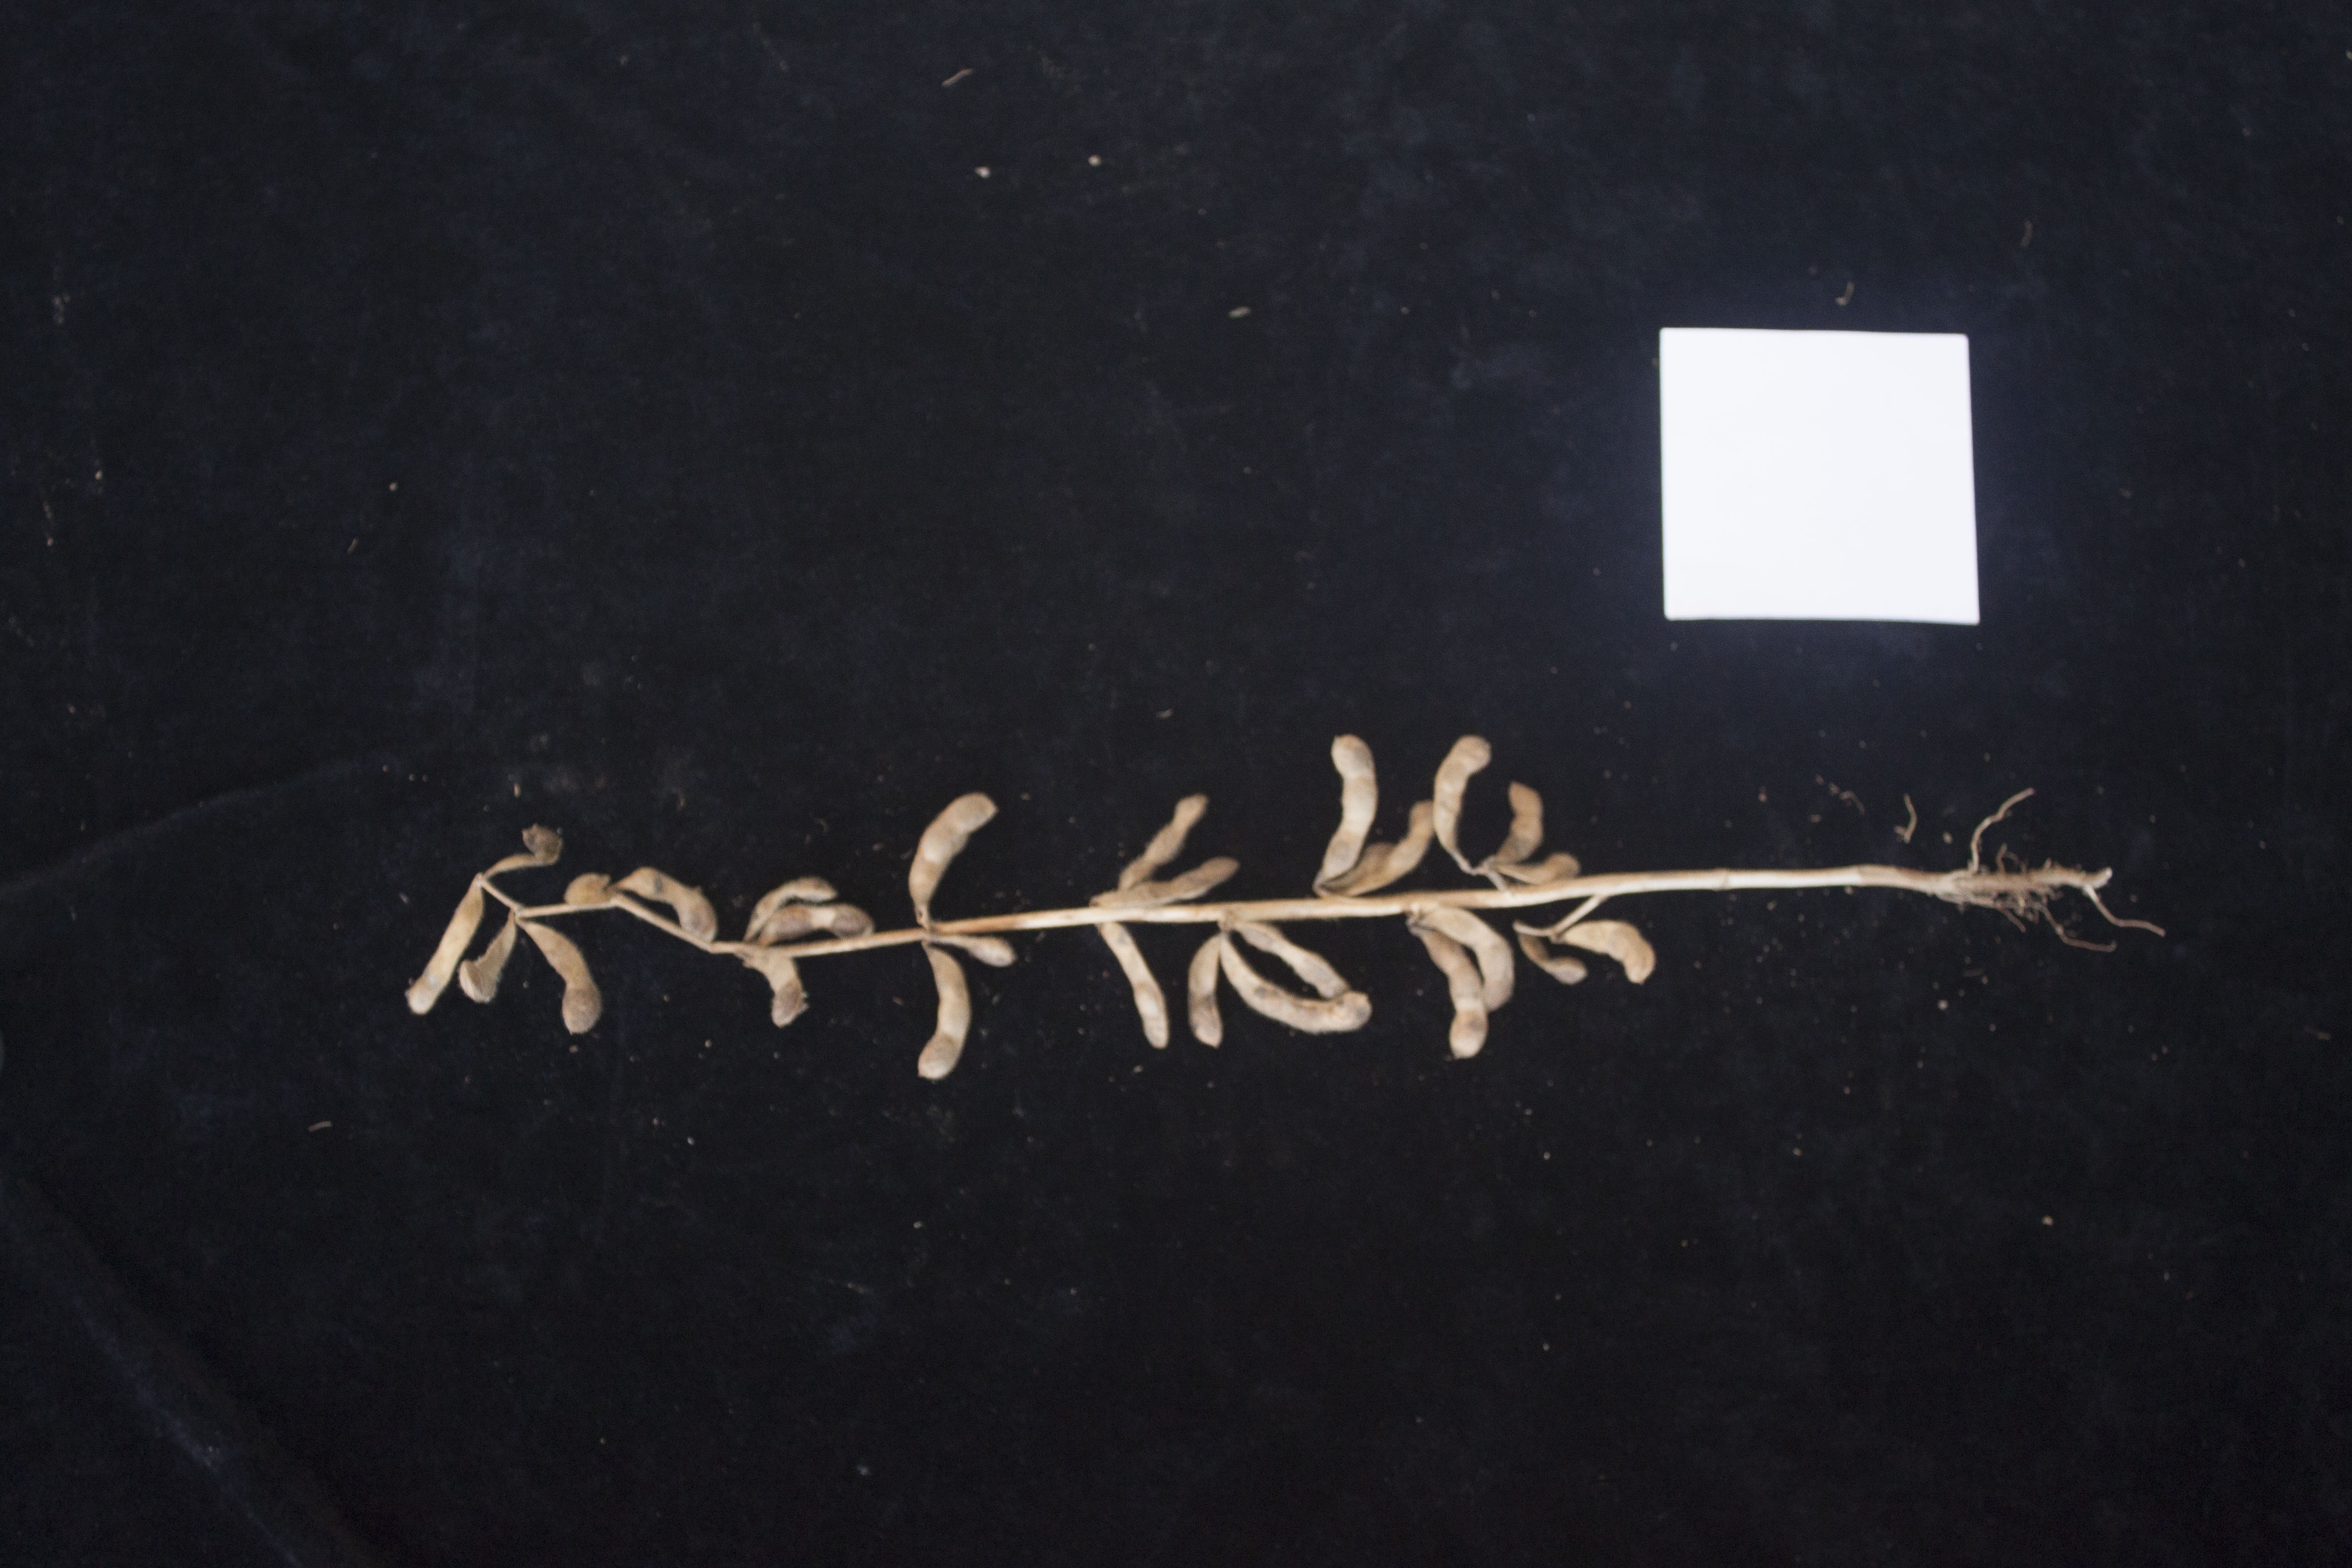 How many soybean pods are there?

28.